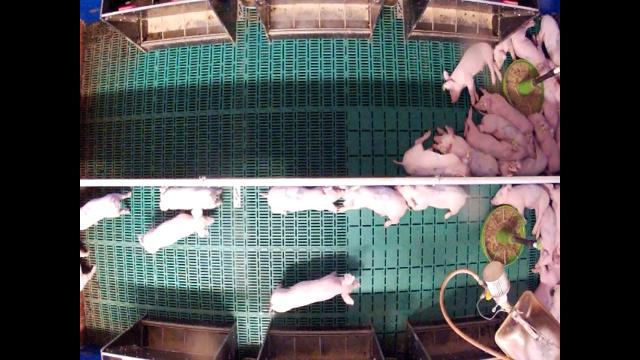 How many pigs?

25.